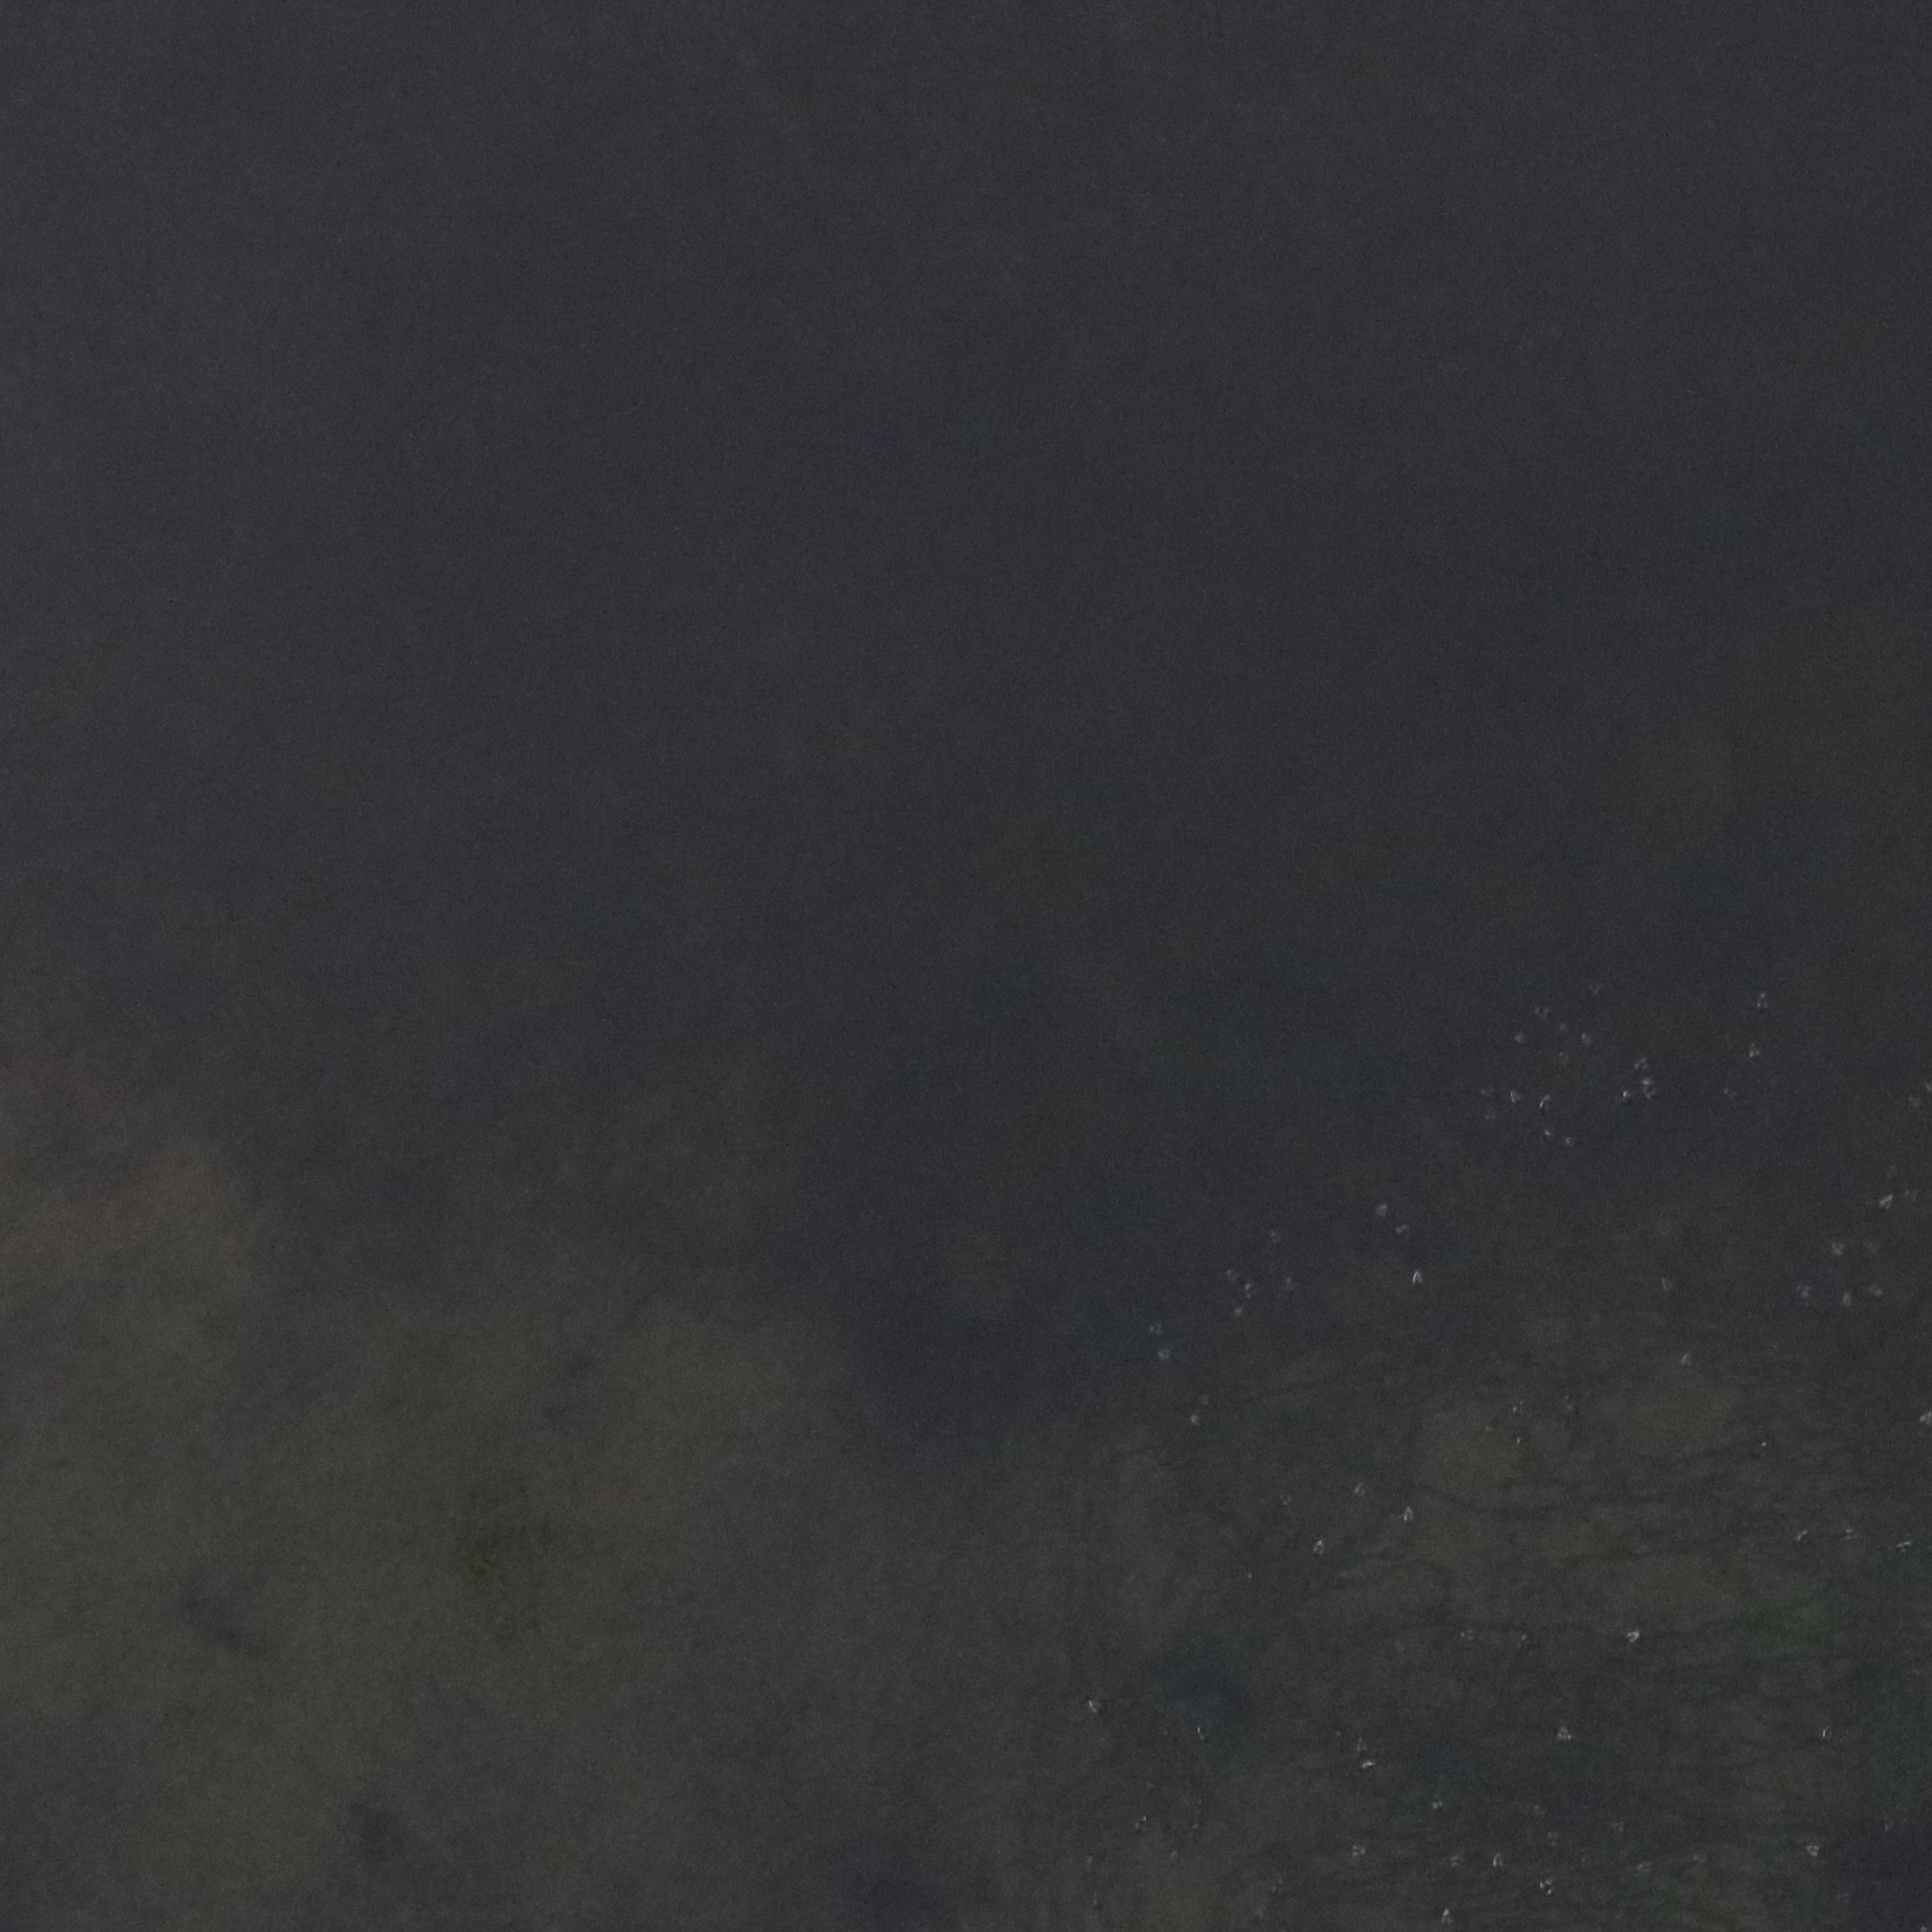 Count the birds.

87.